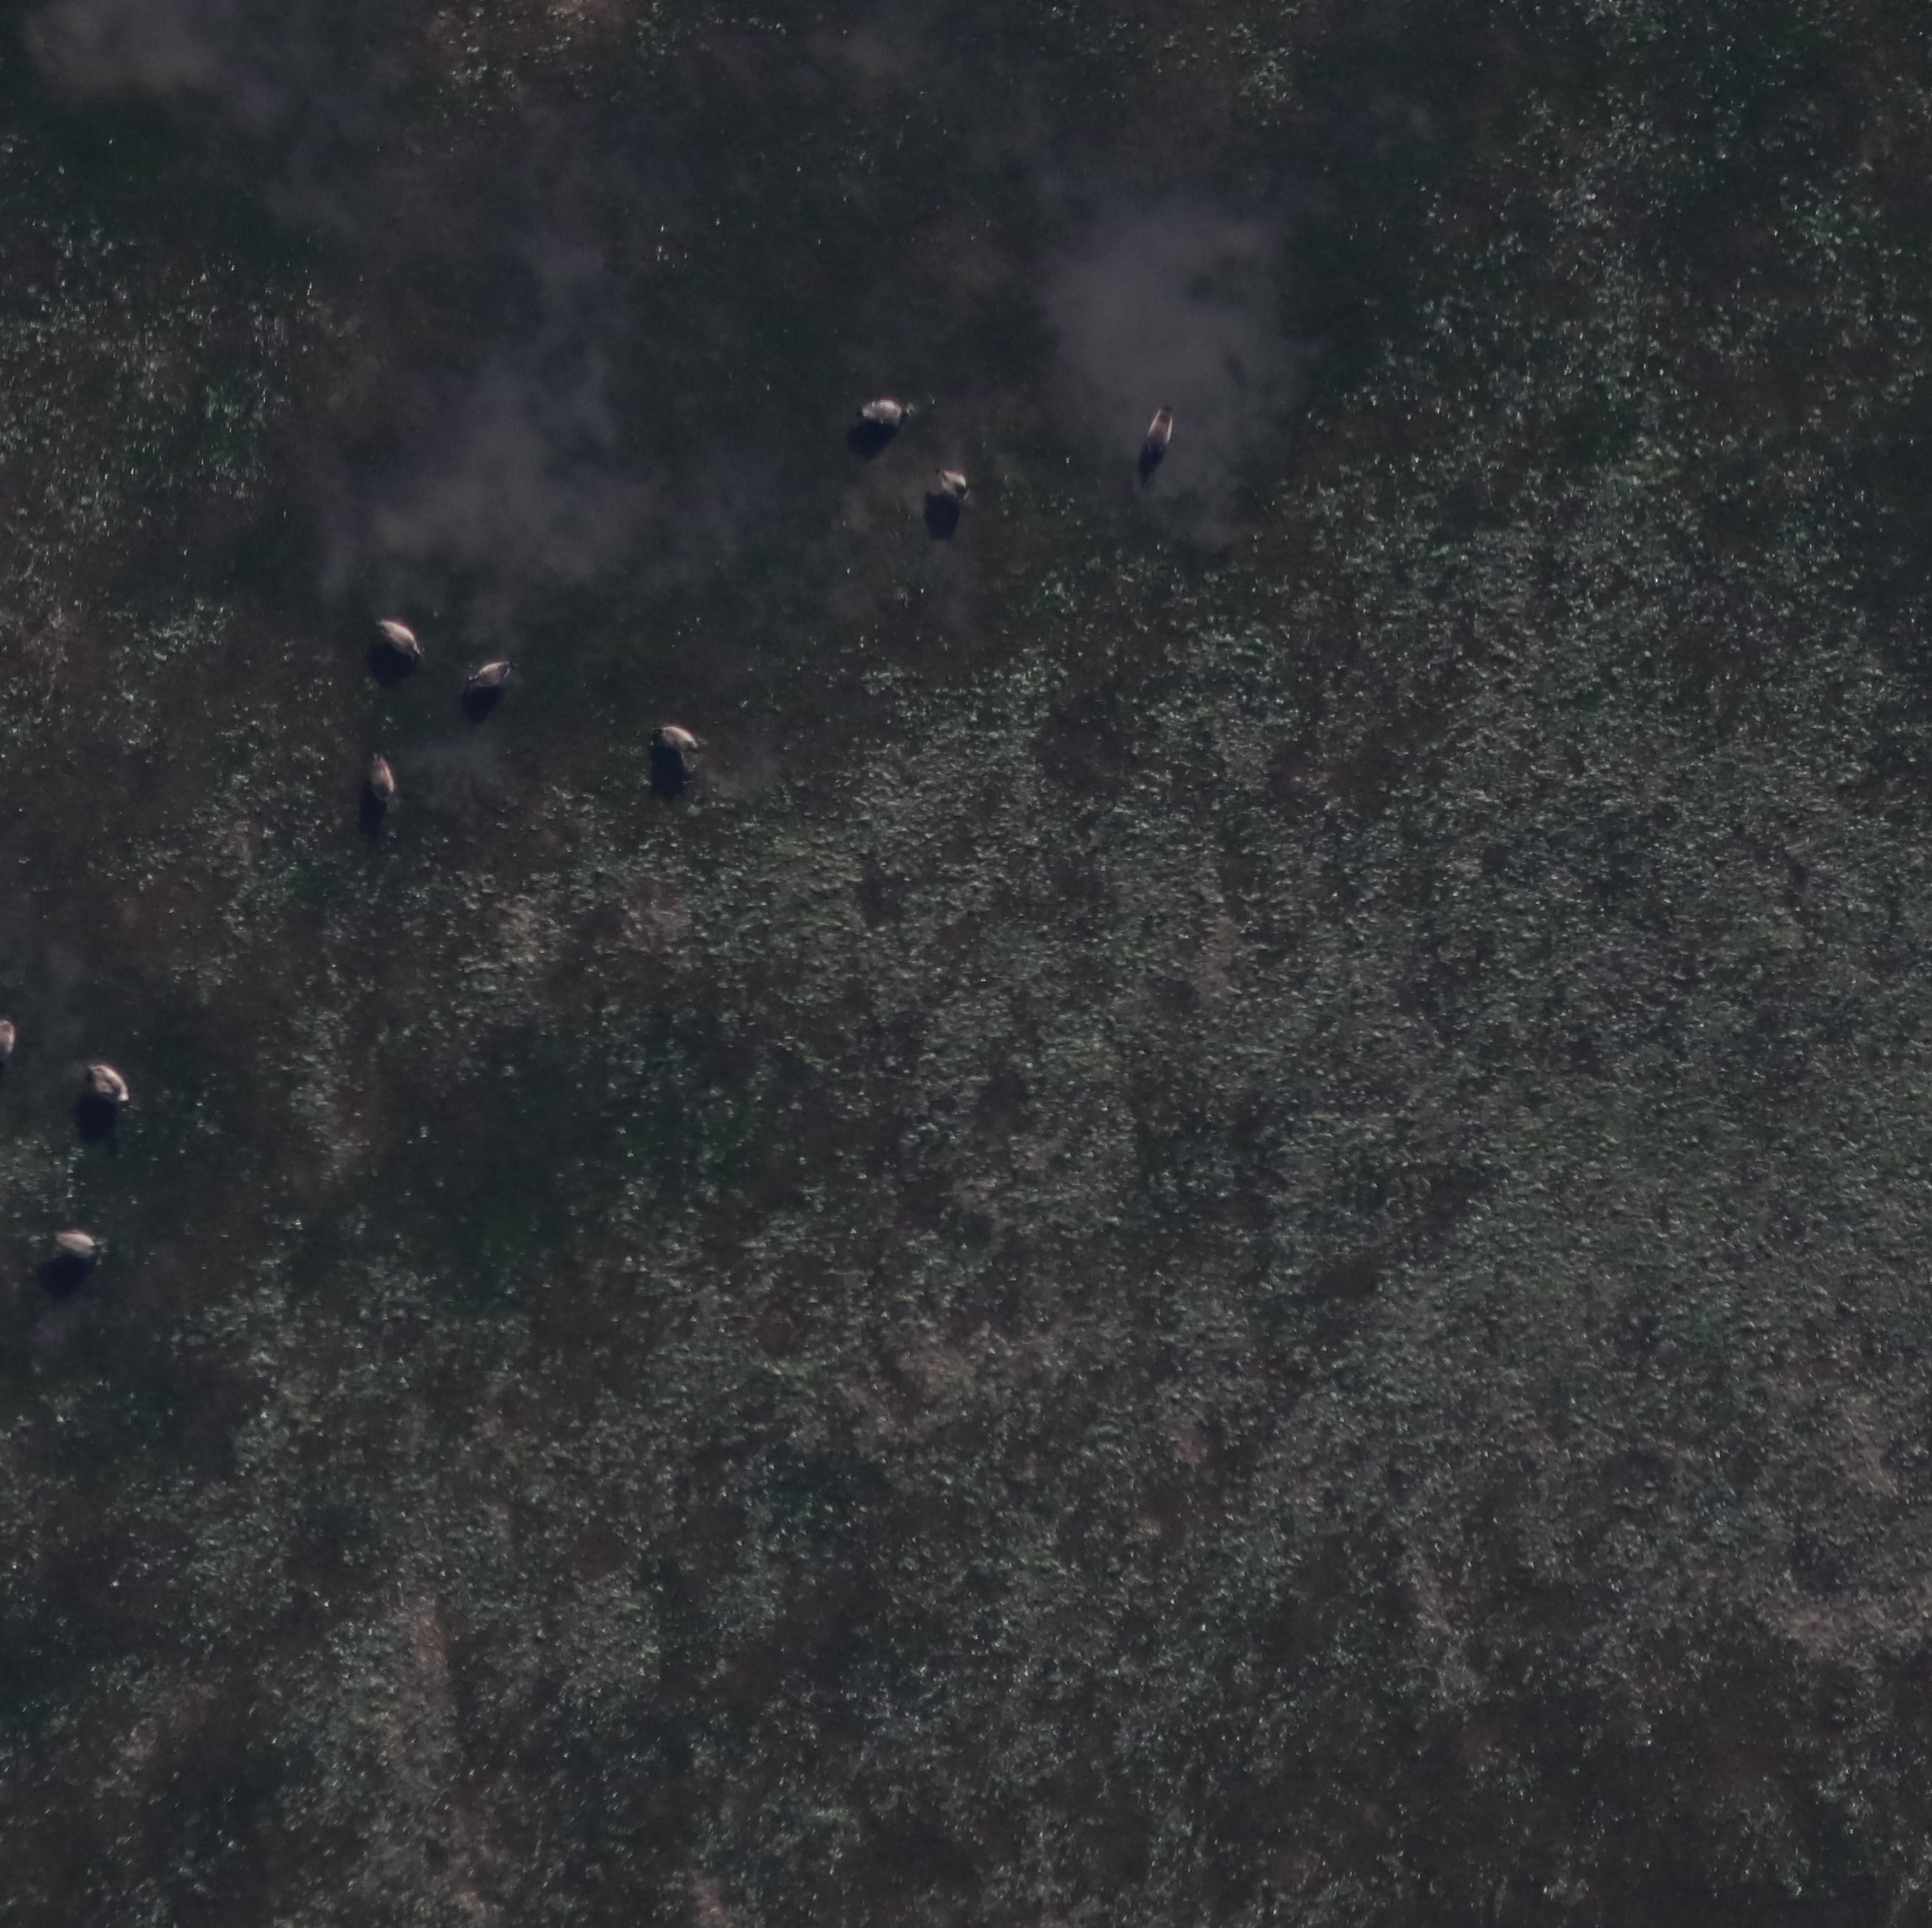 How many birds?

10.